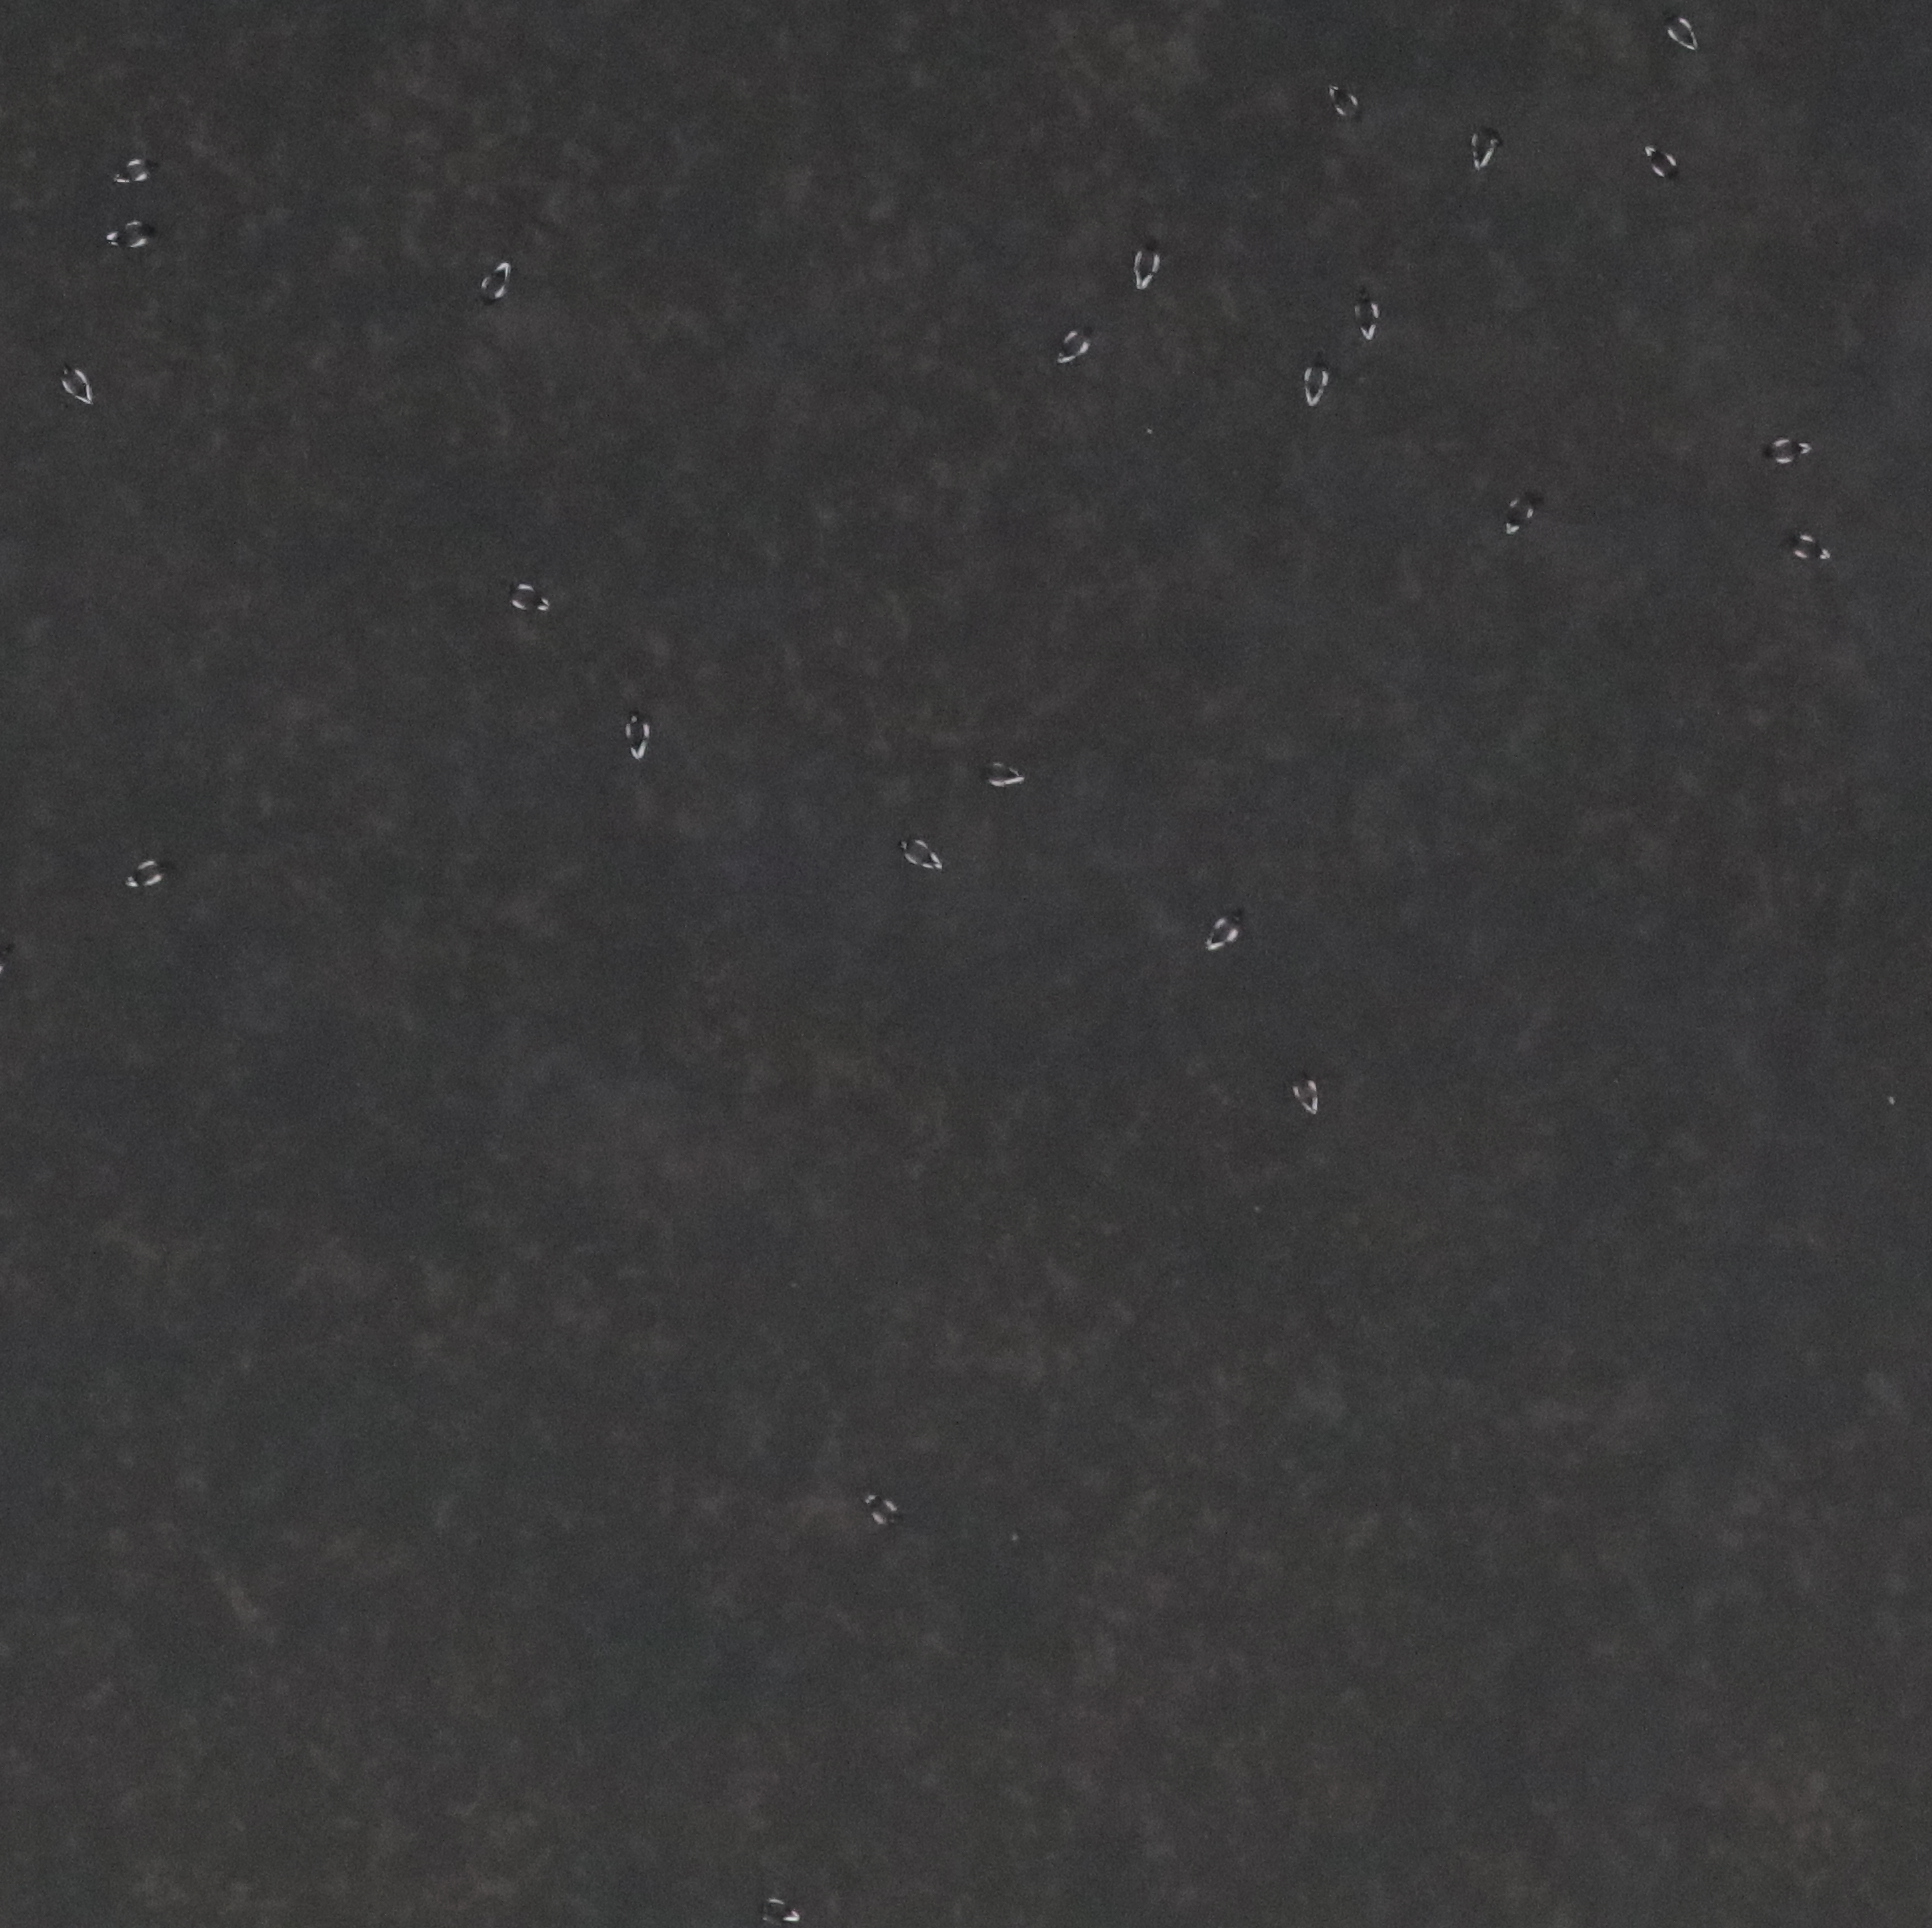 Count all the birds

24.